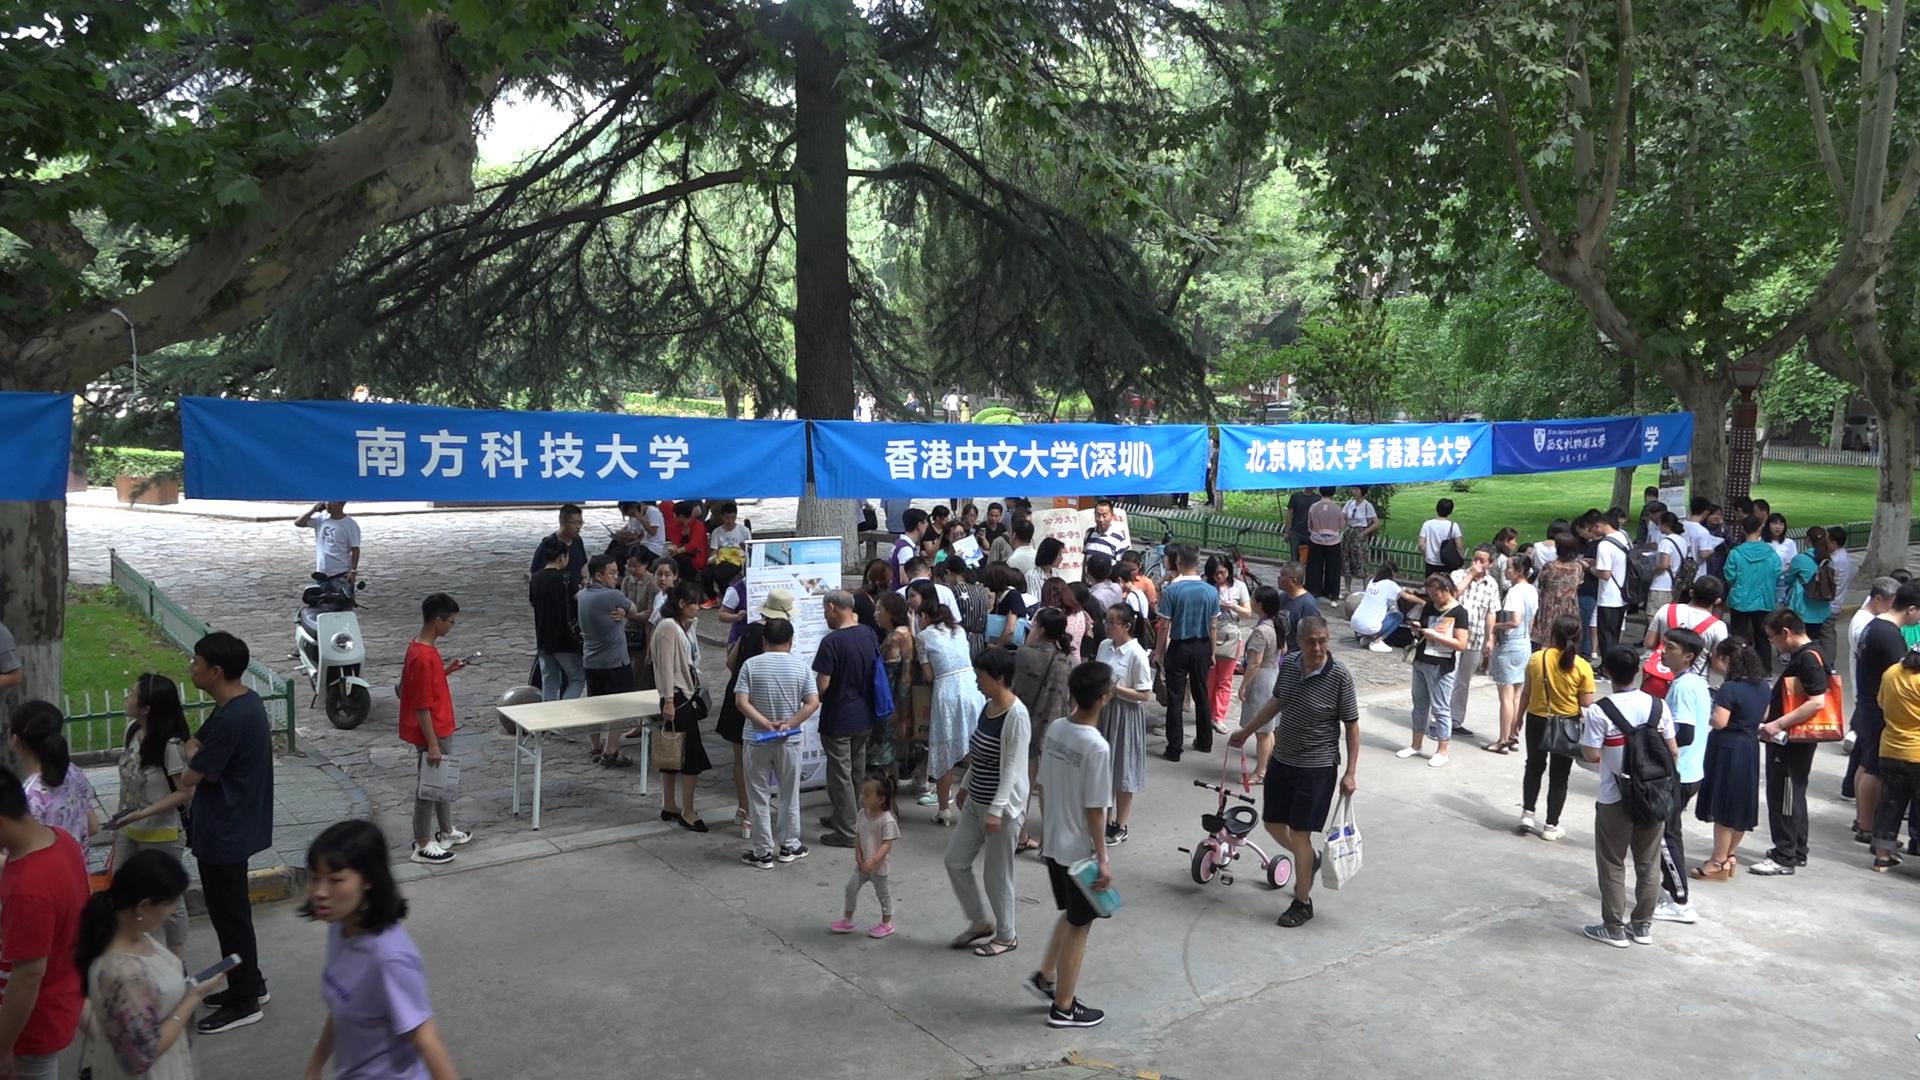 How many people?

91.